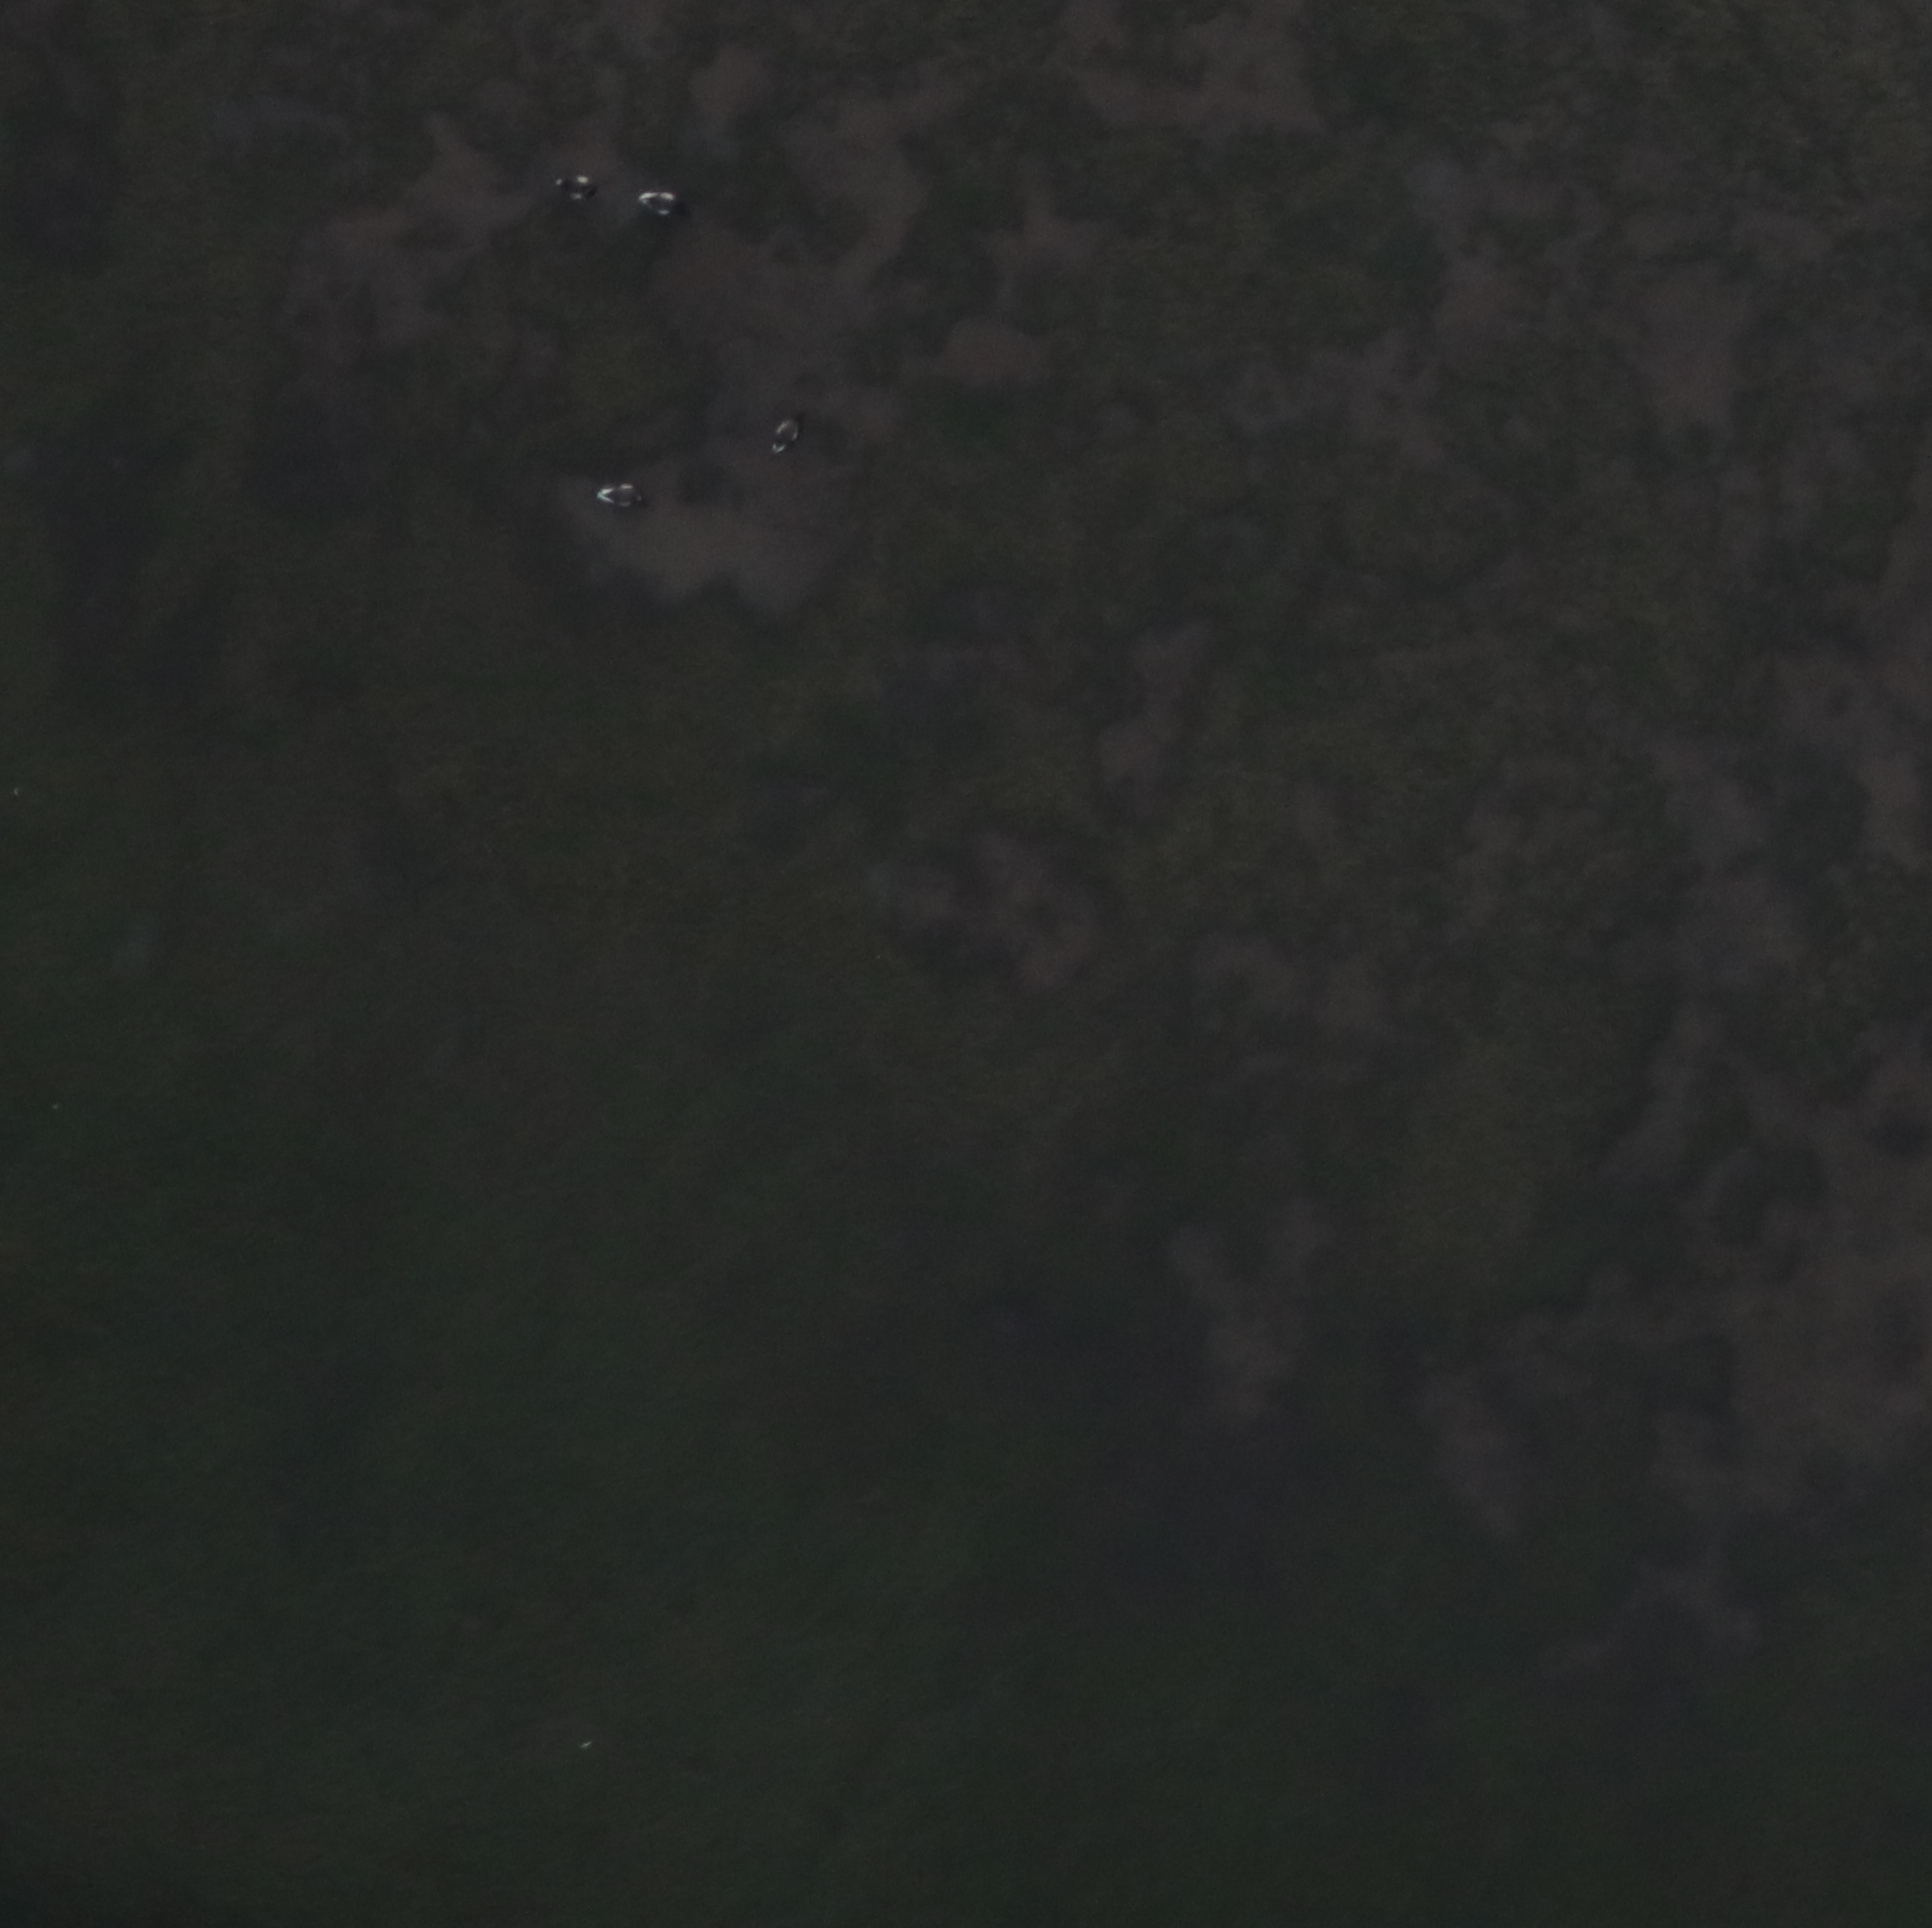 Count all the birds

4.